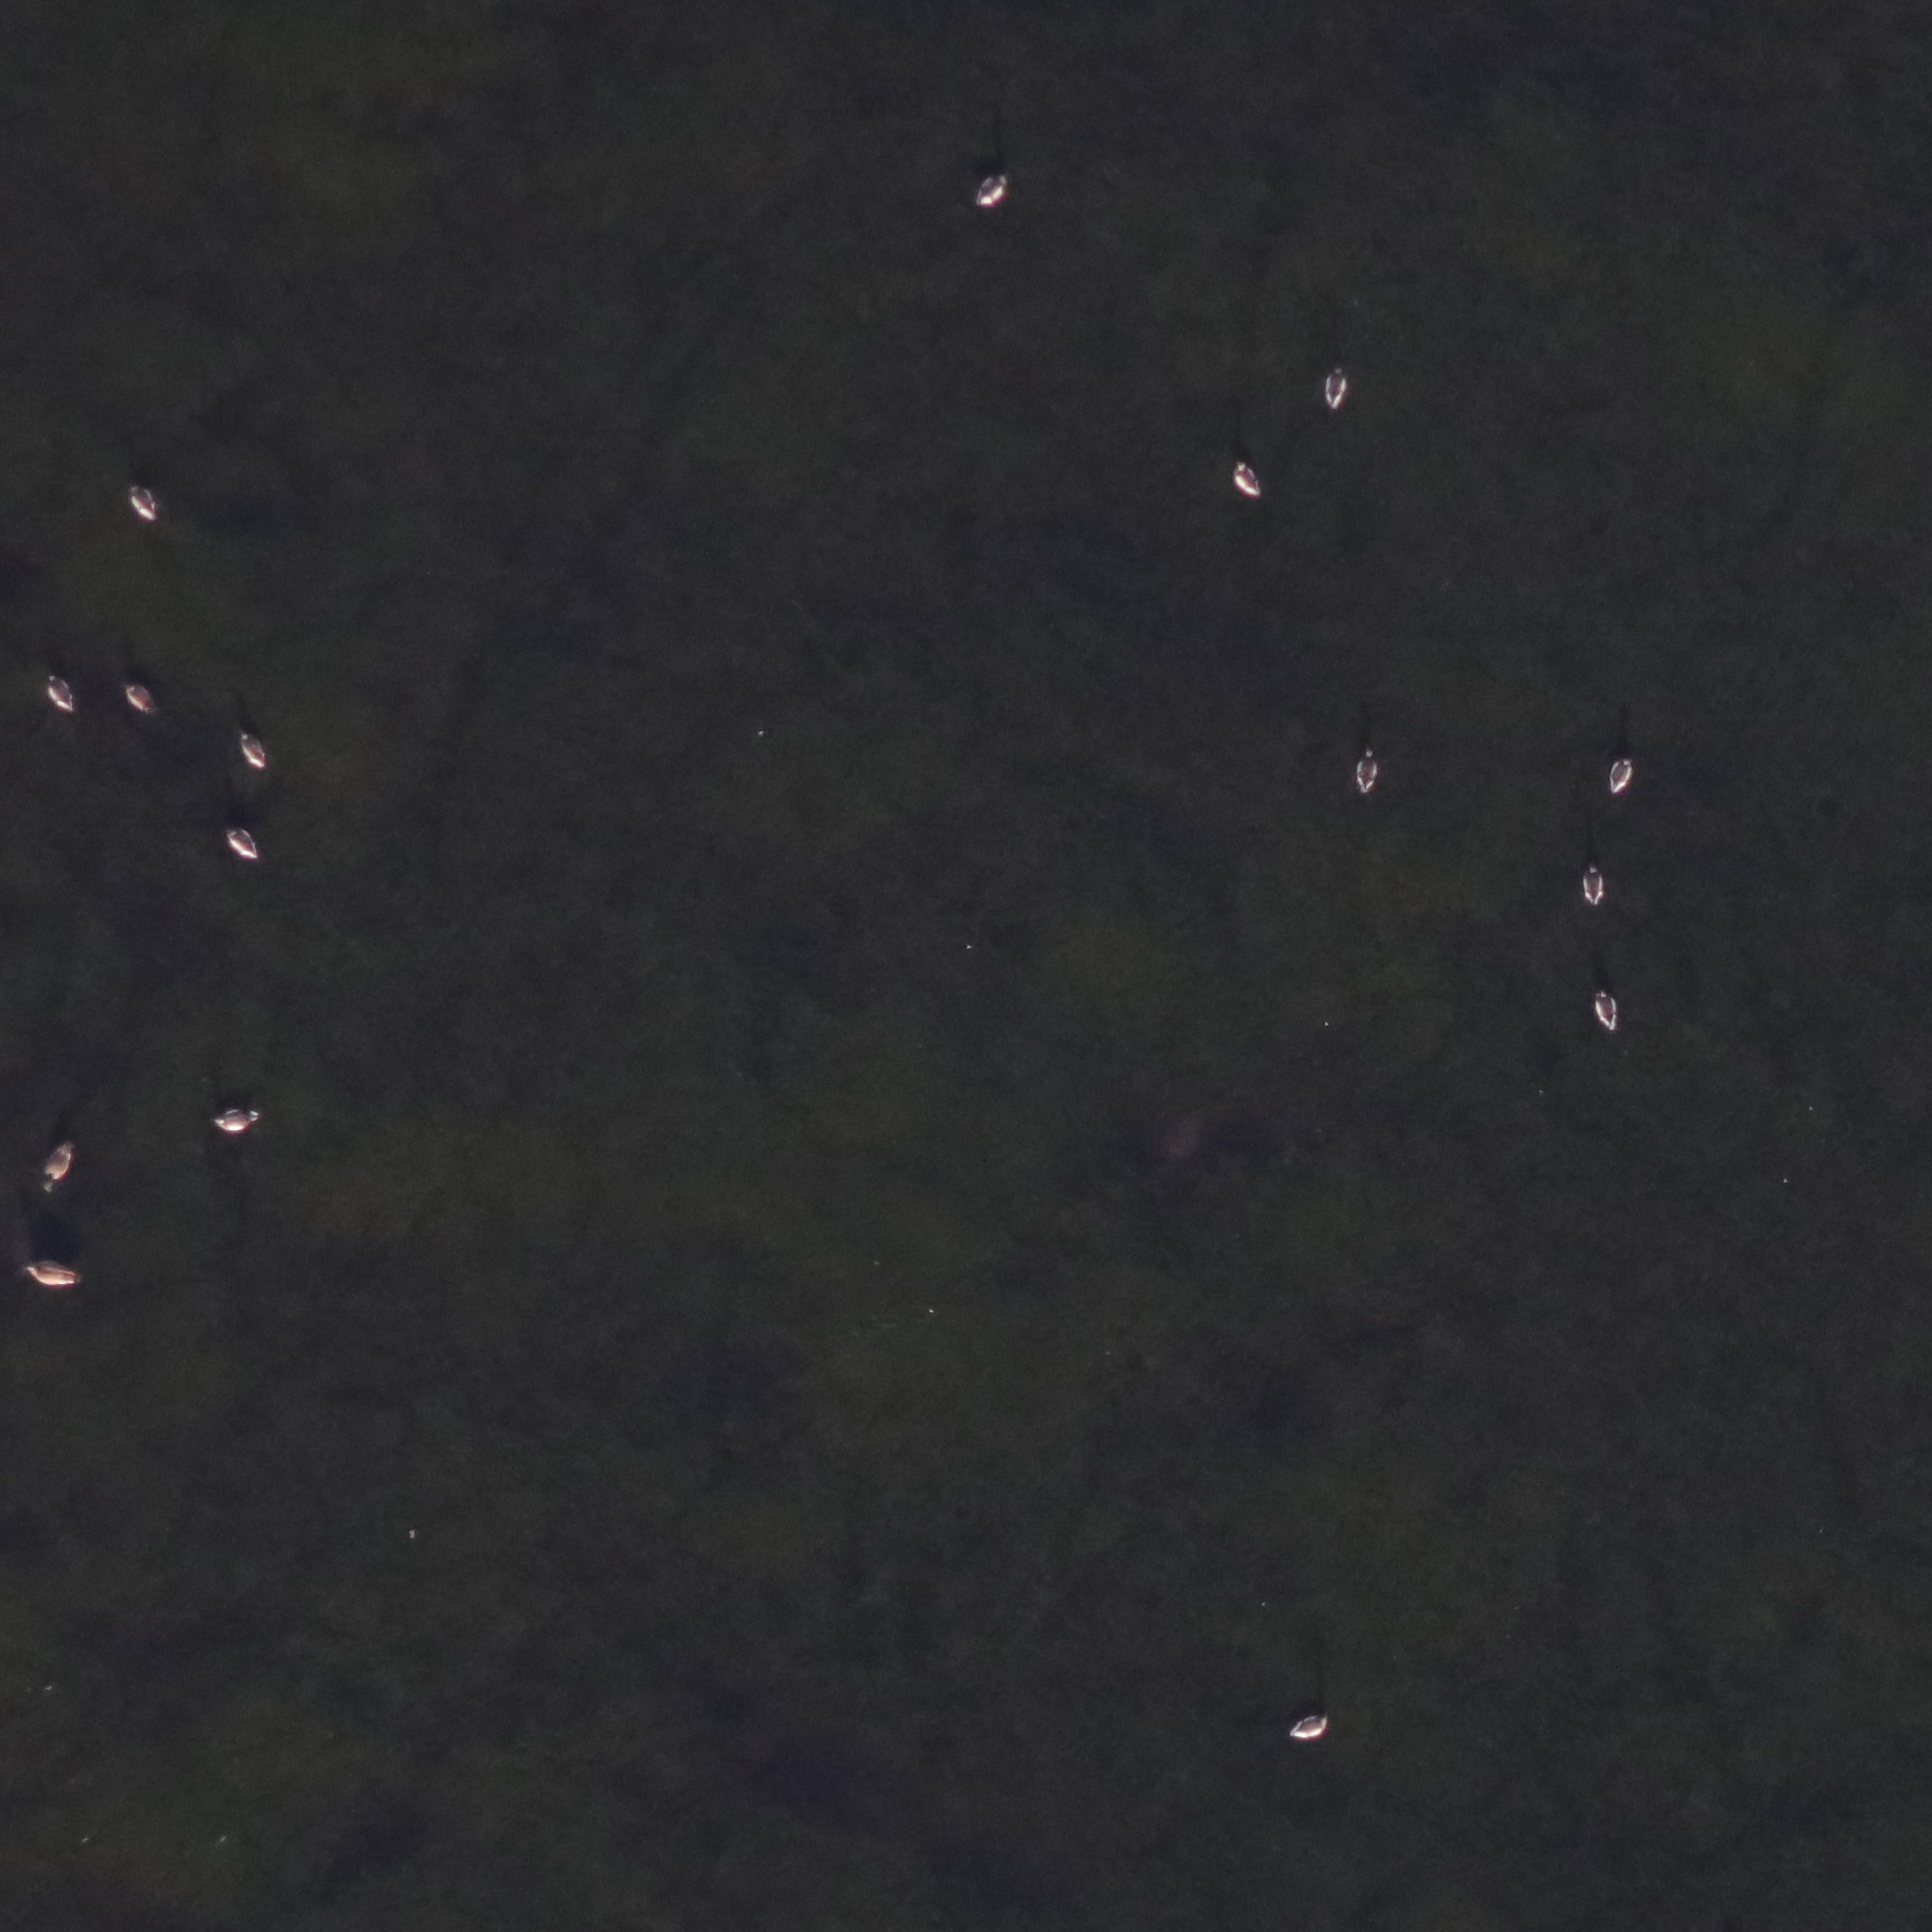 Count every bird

16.